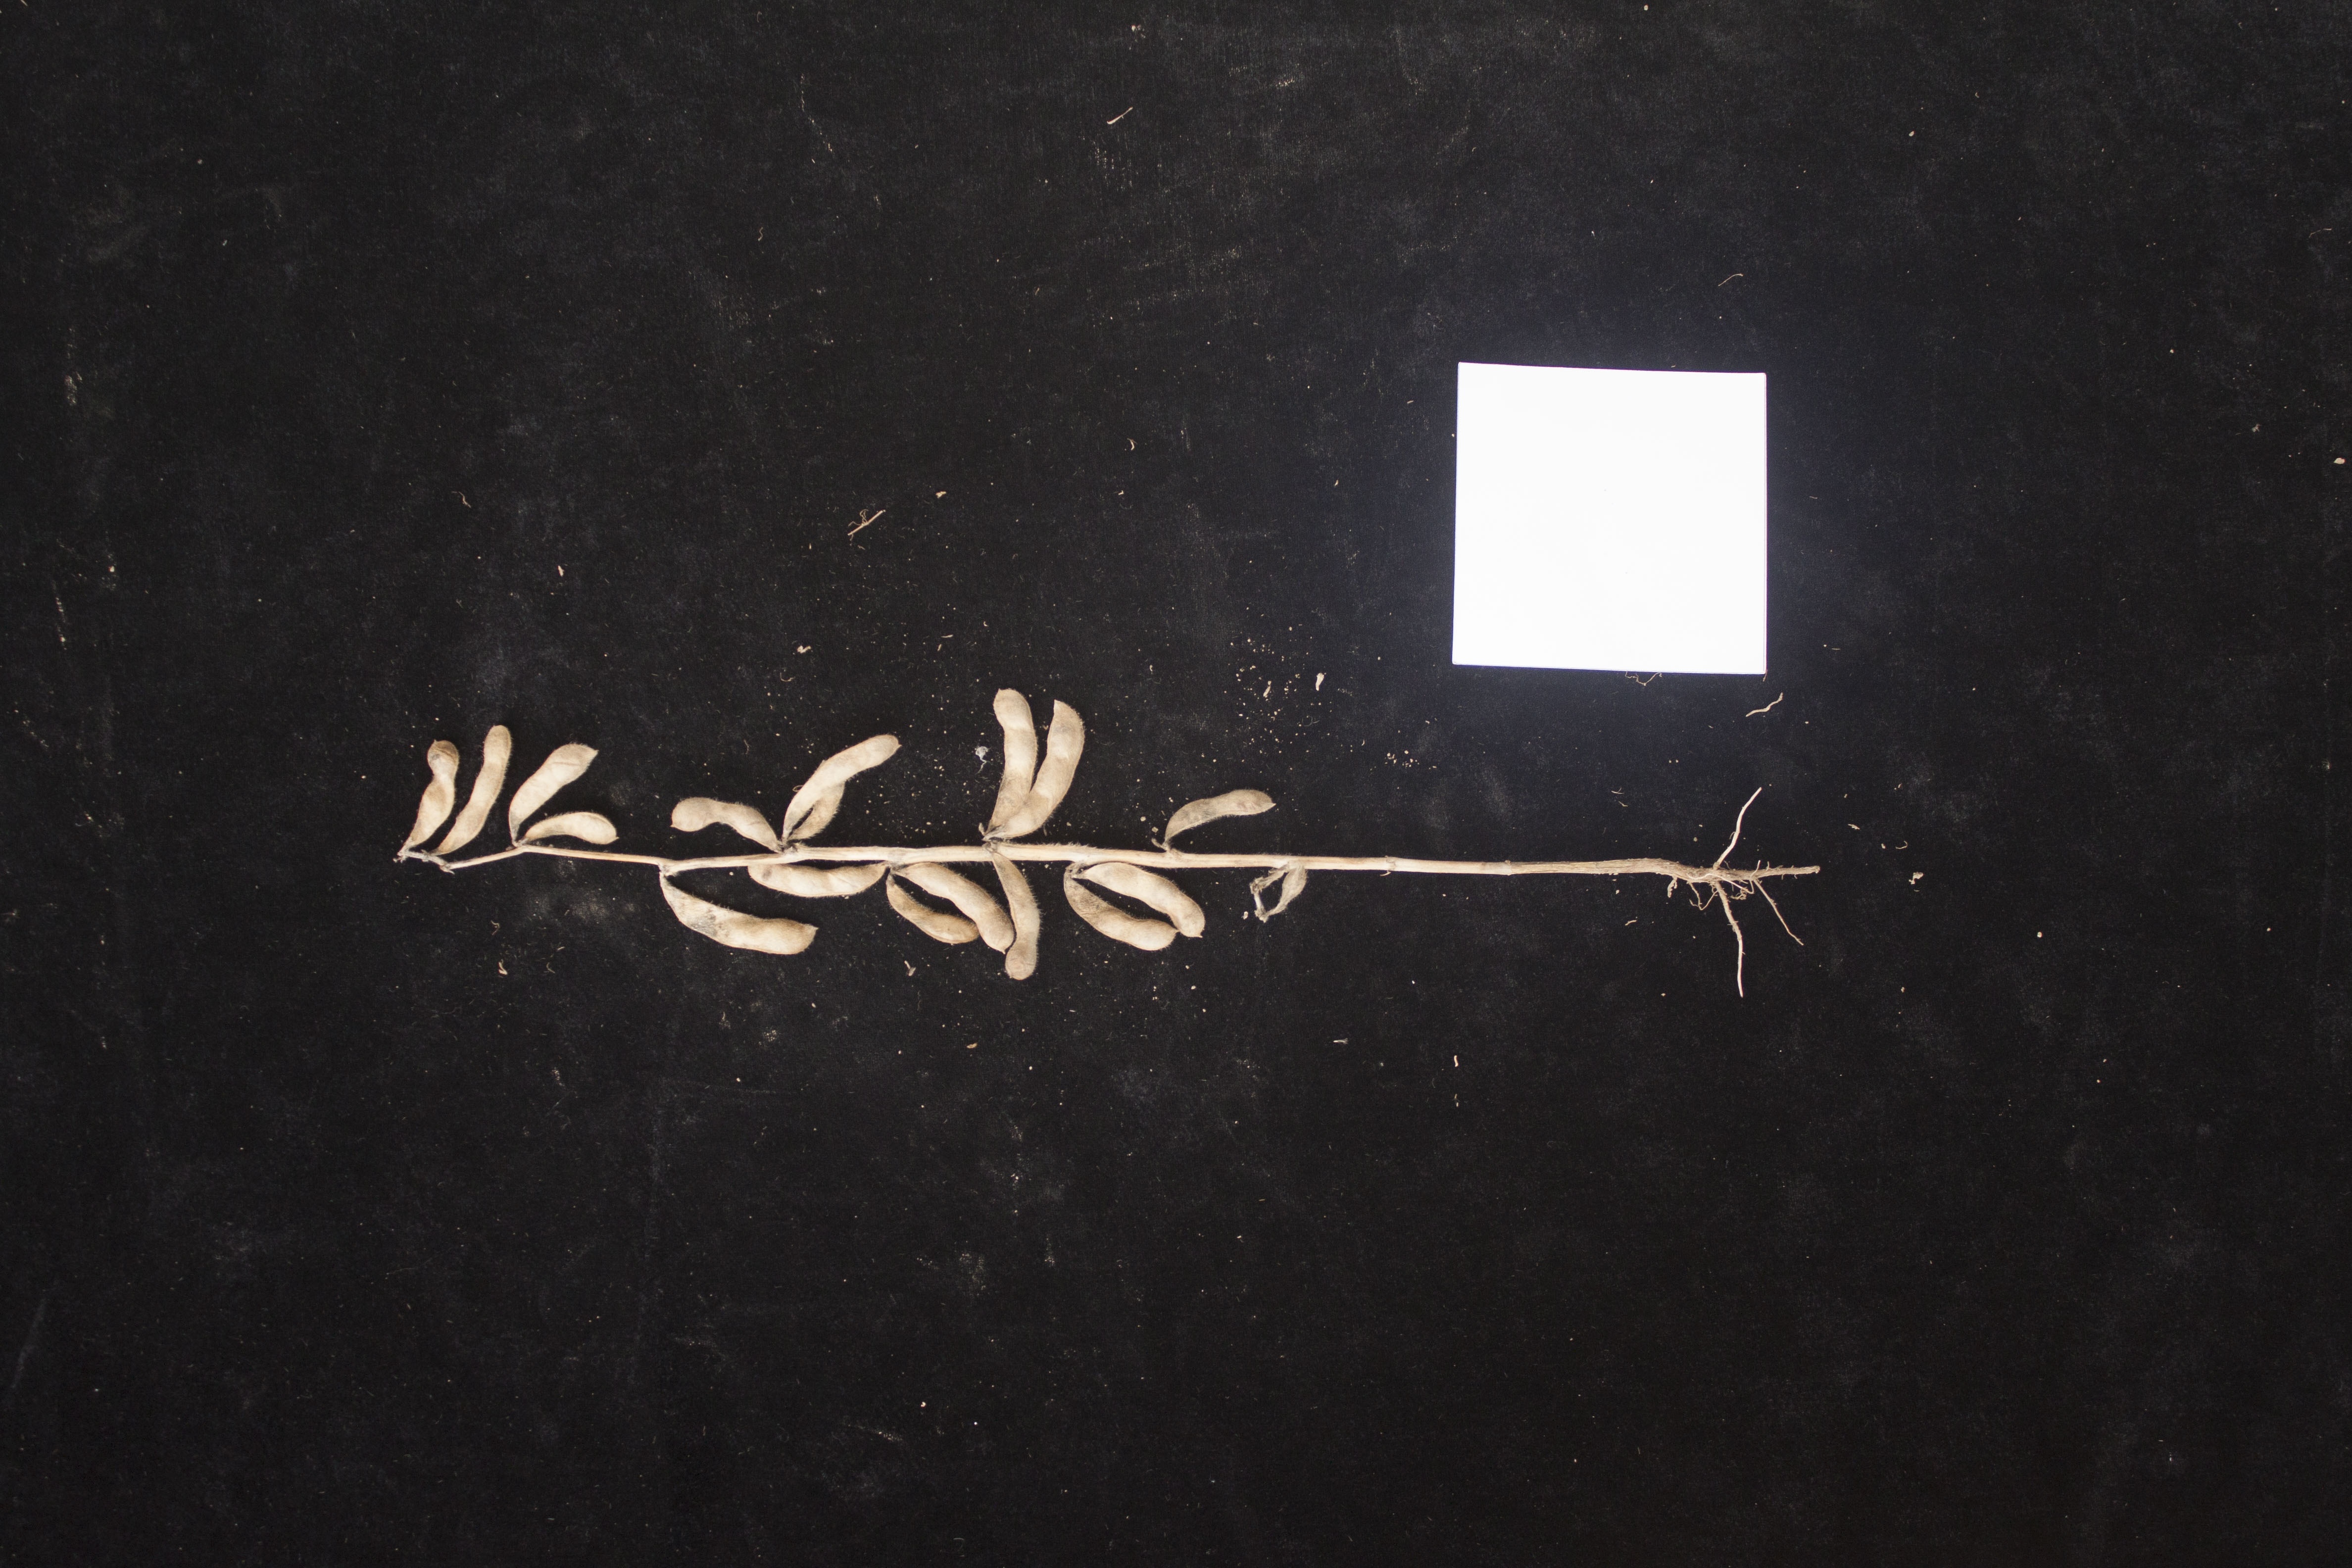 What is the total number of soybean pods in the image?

17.